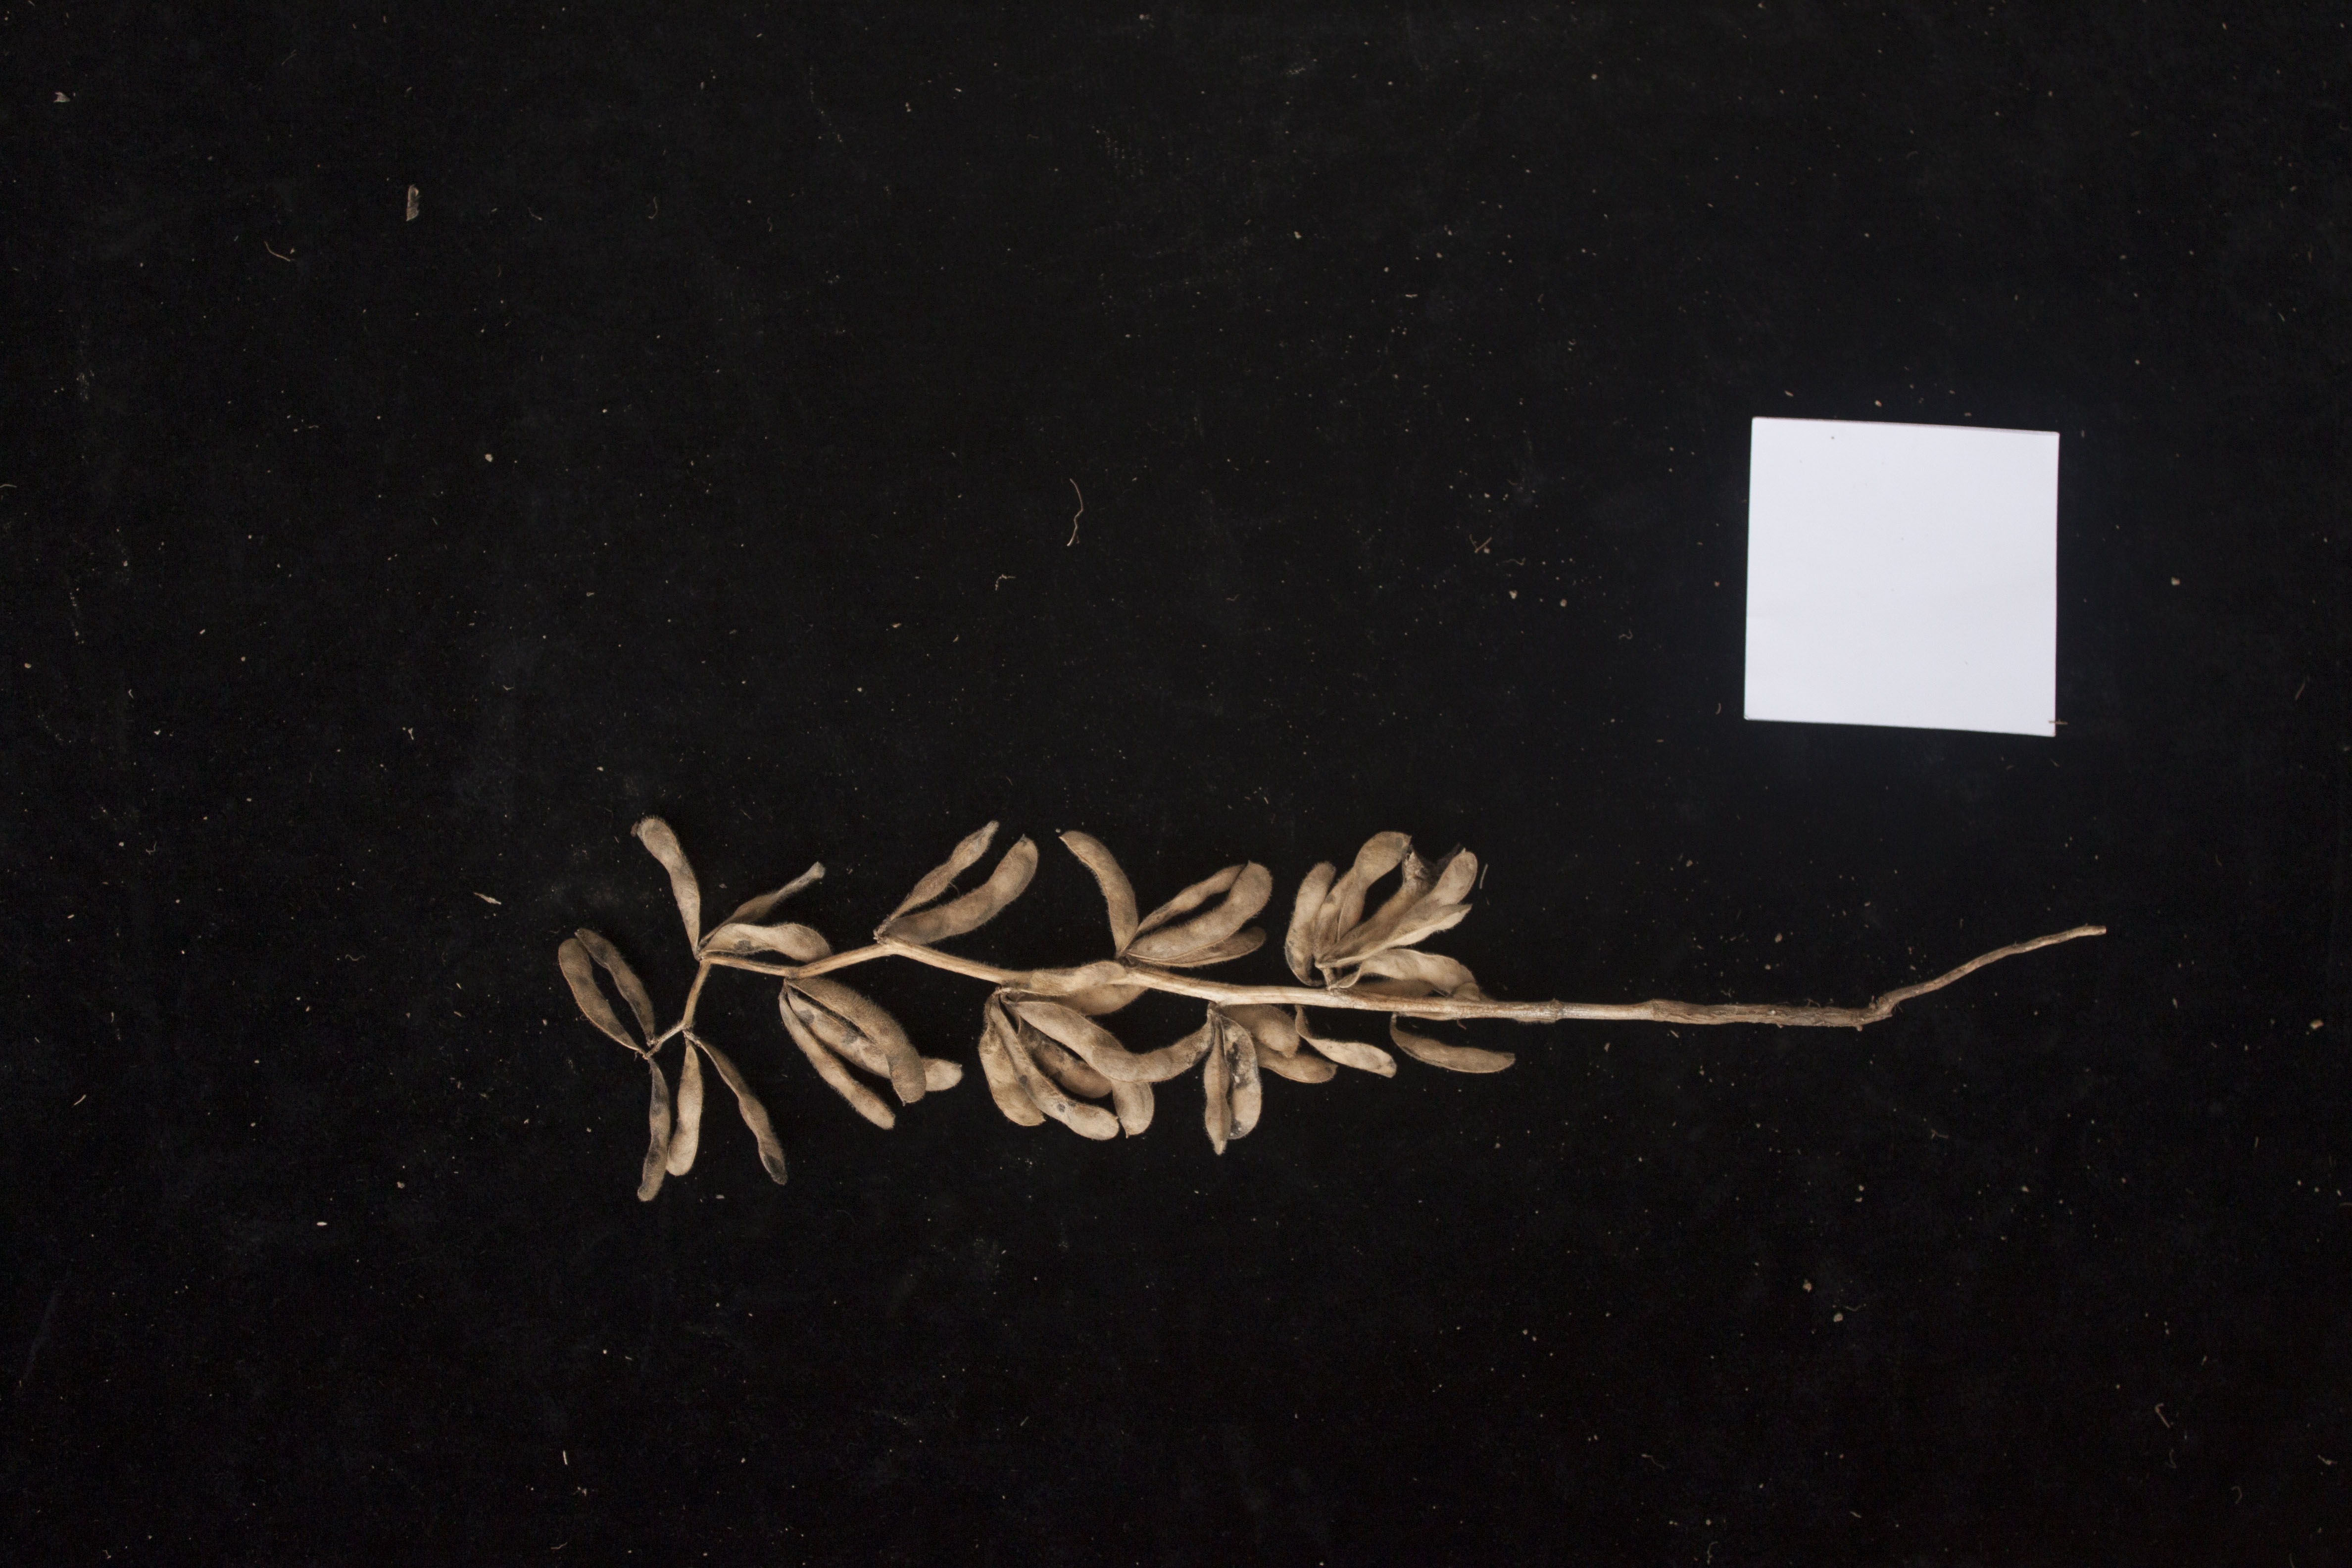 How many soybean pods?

32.